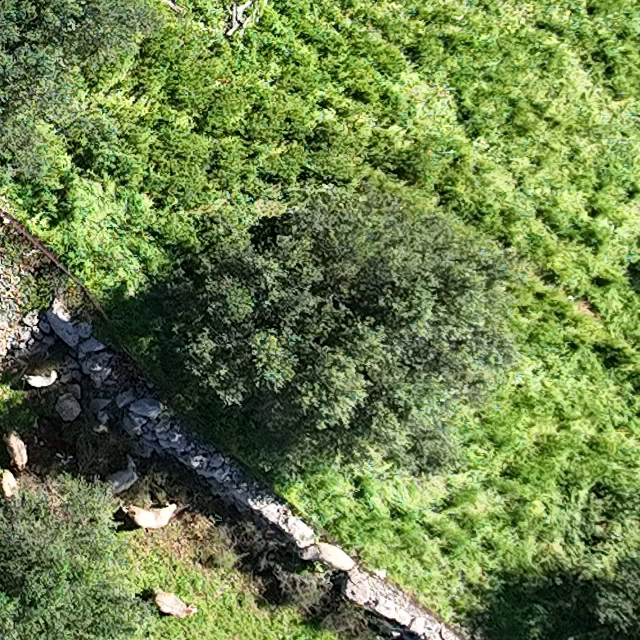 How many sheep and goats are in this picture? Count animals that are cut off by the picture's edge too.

6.